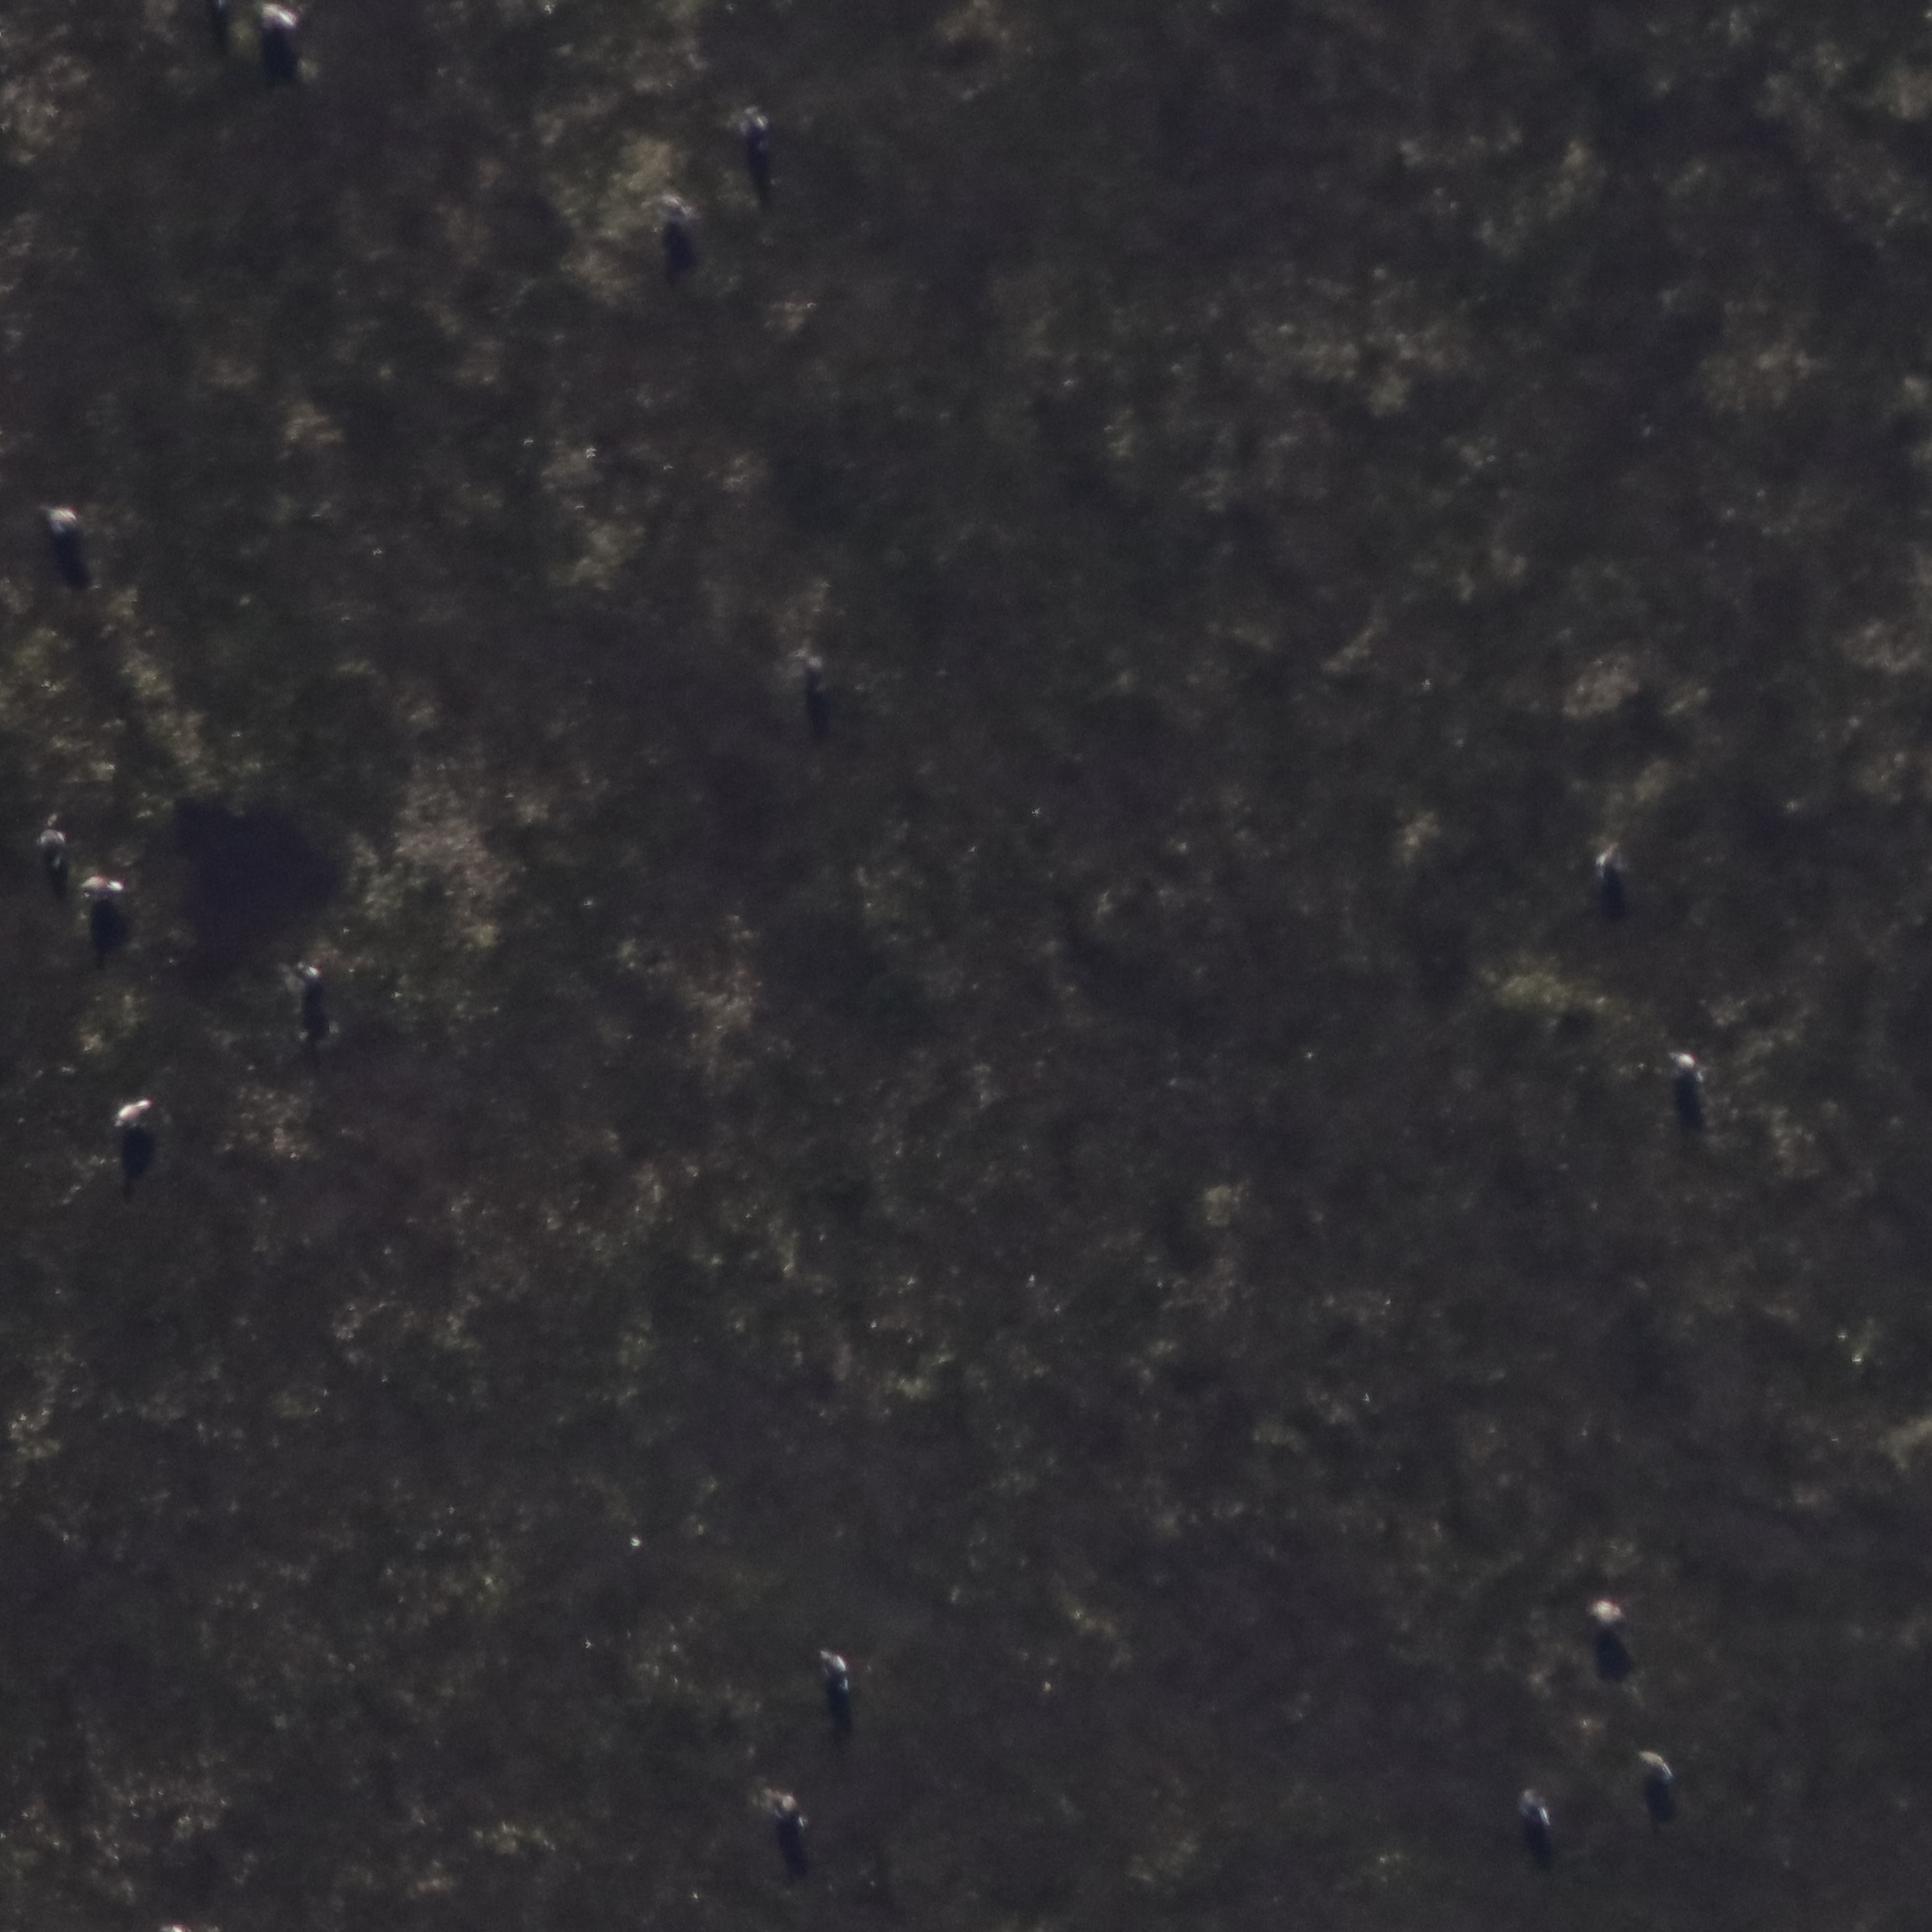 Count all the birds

16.